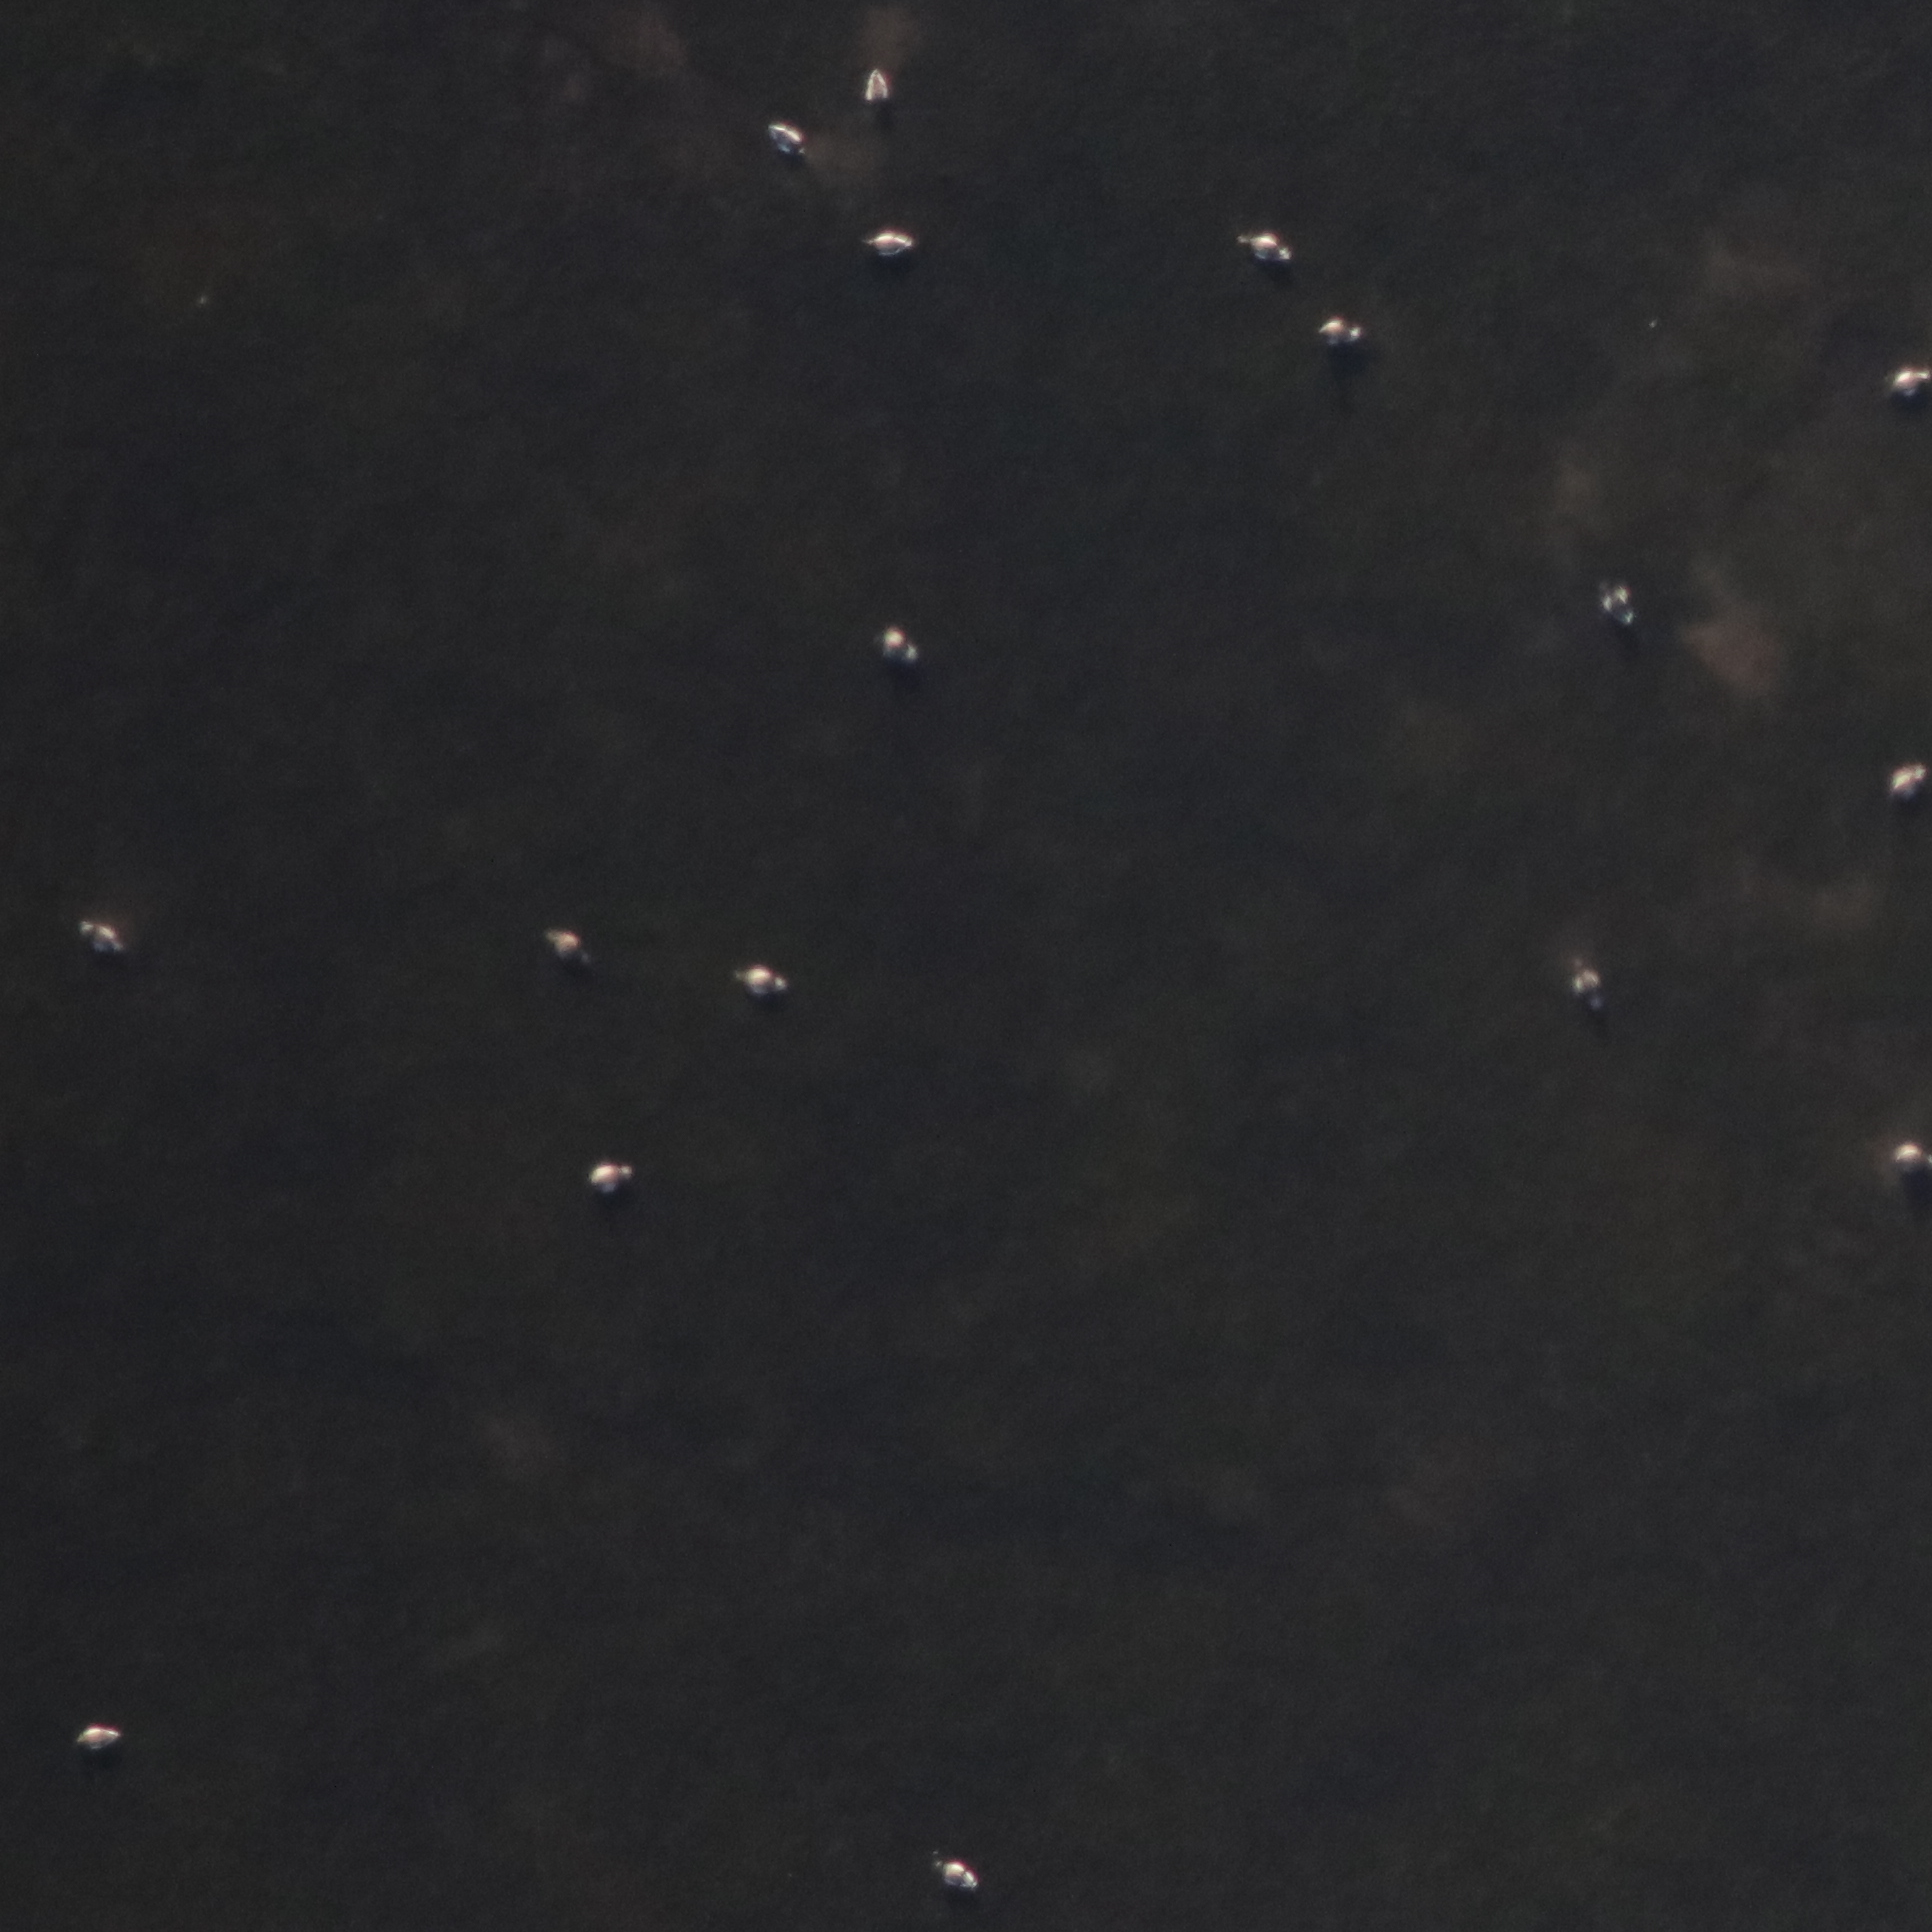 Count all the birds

17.